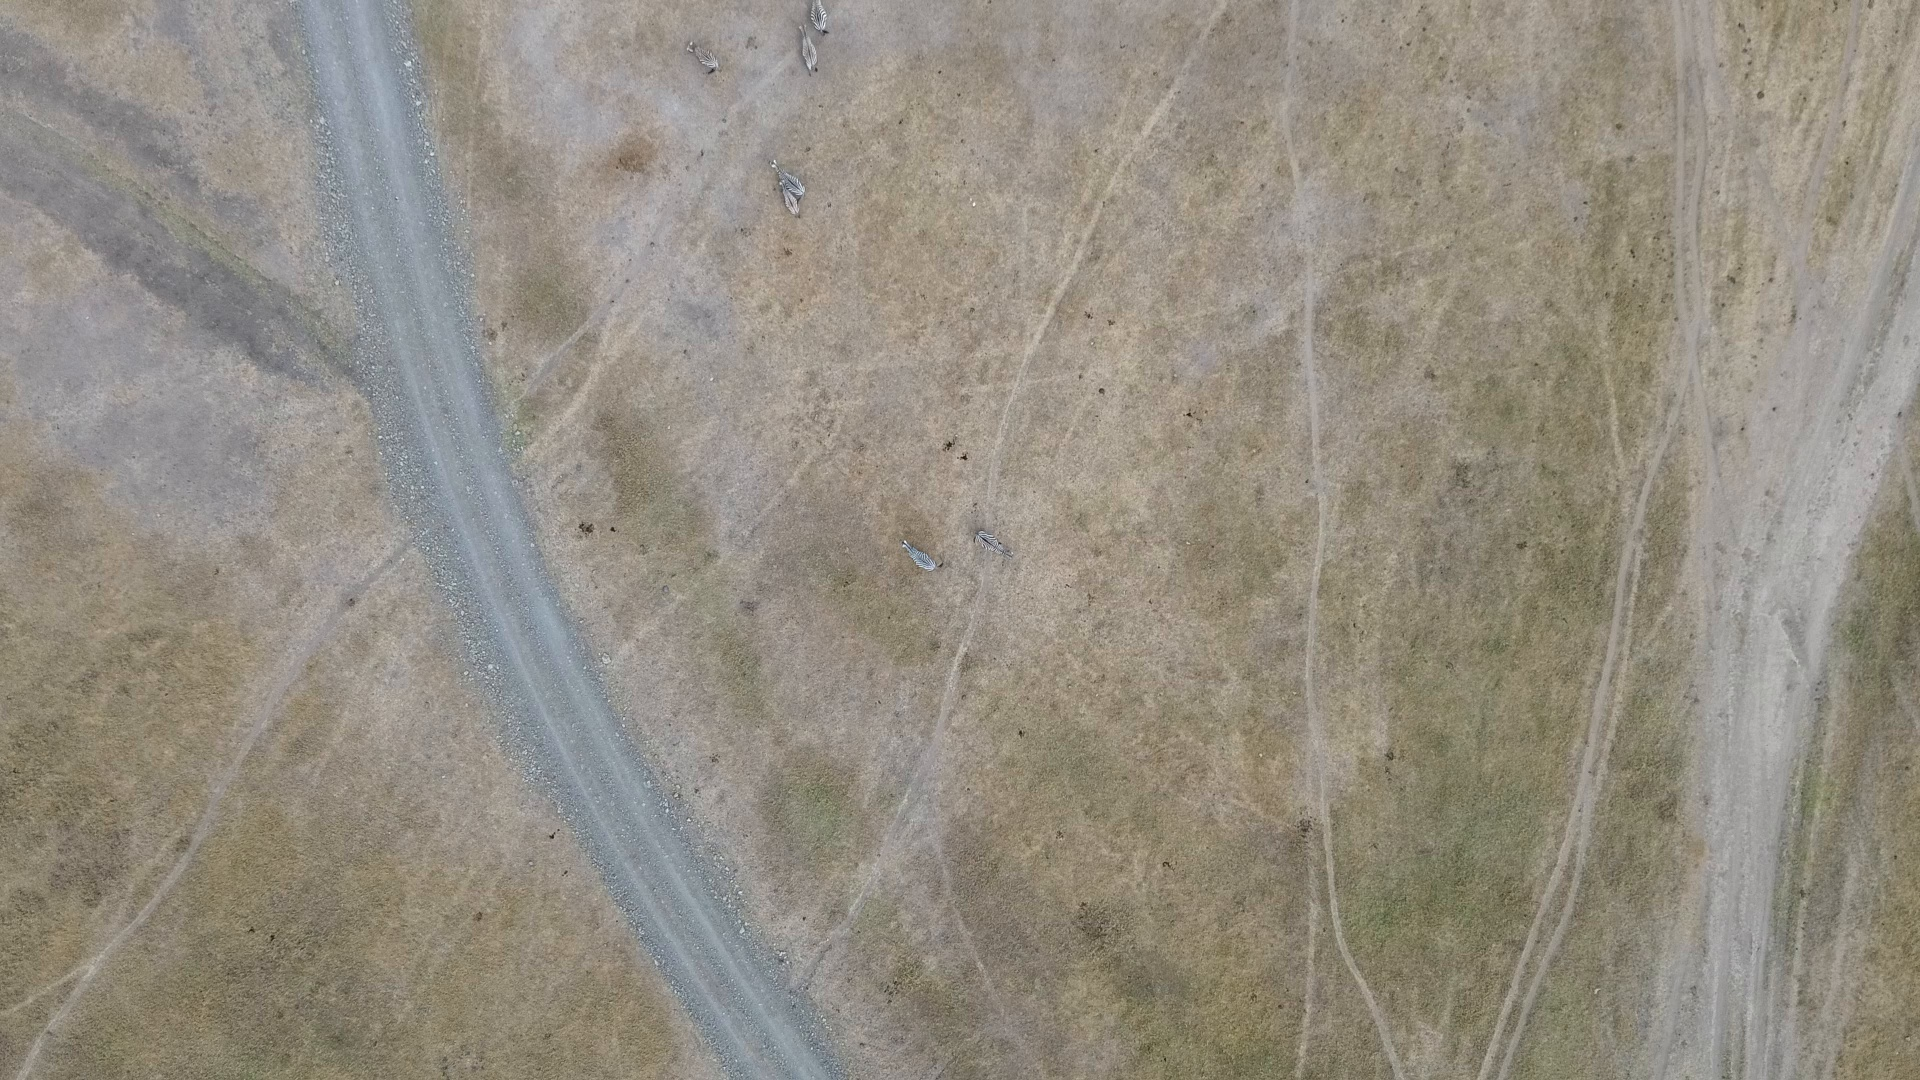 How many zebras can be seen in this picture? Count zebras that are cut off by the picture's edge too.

6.